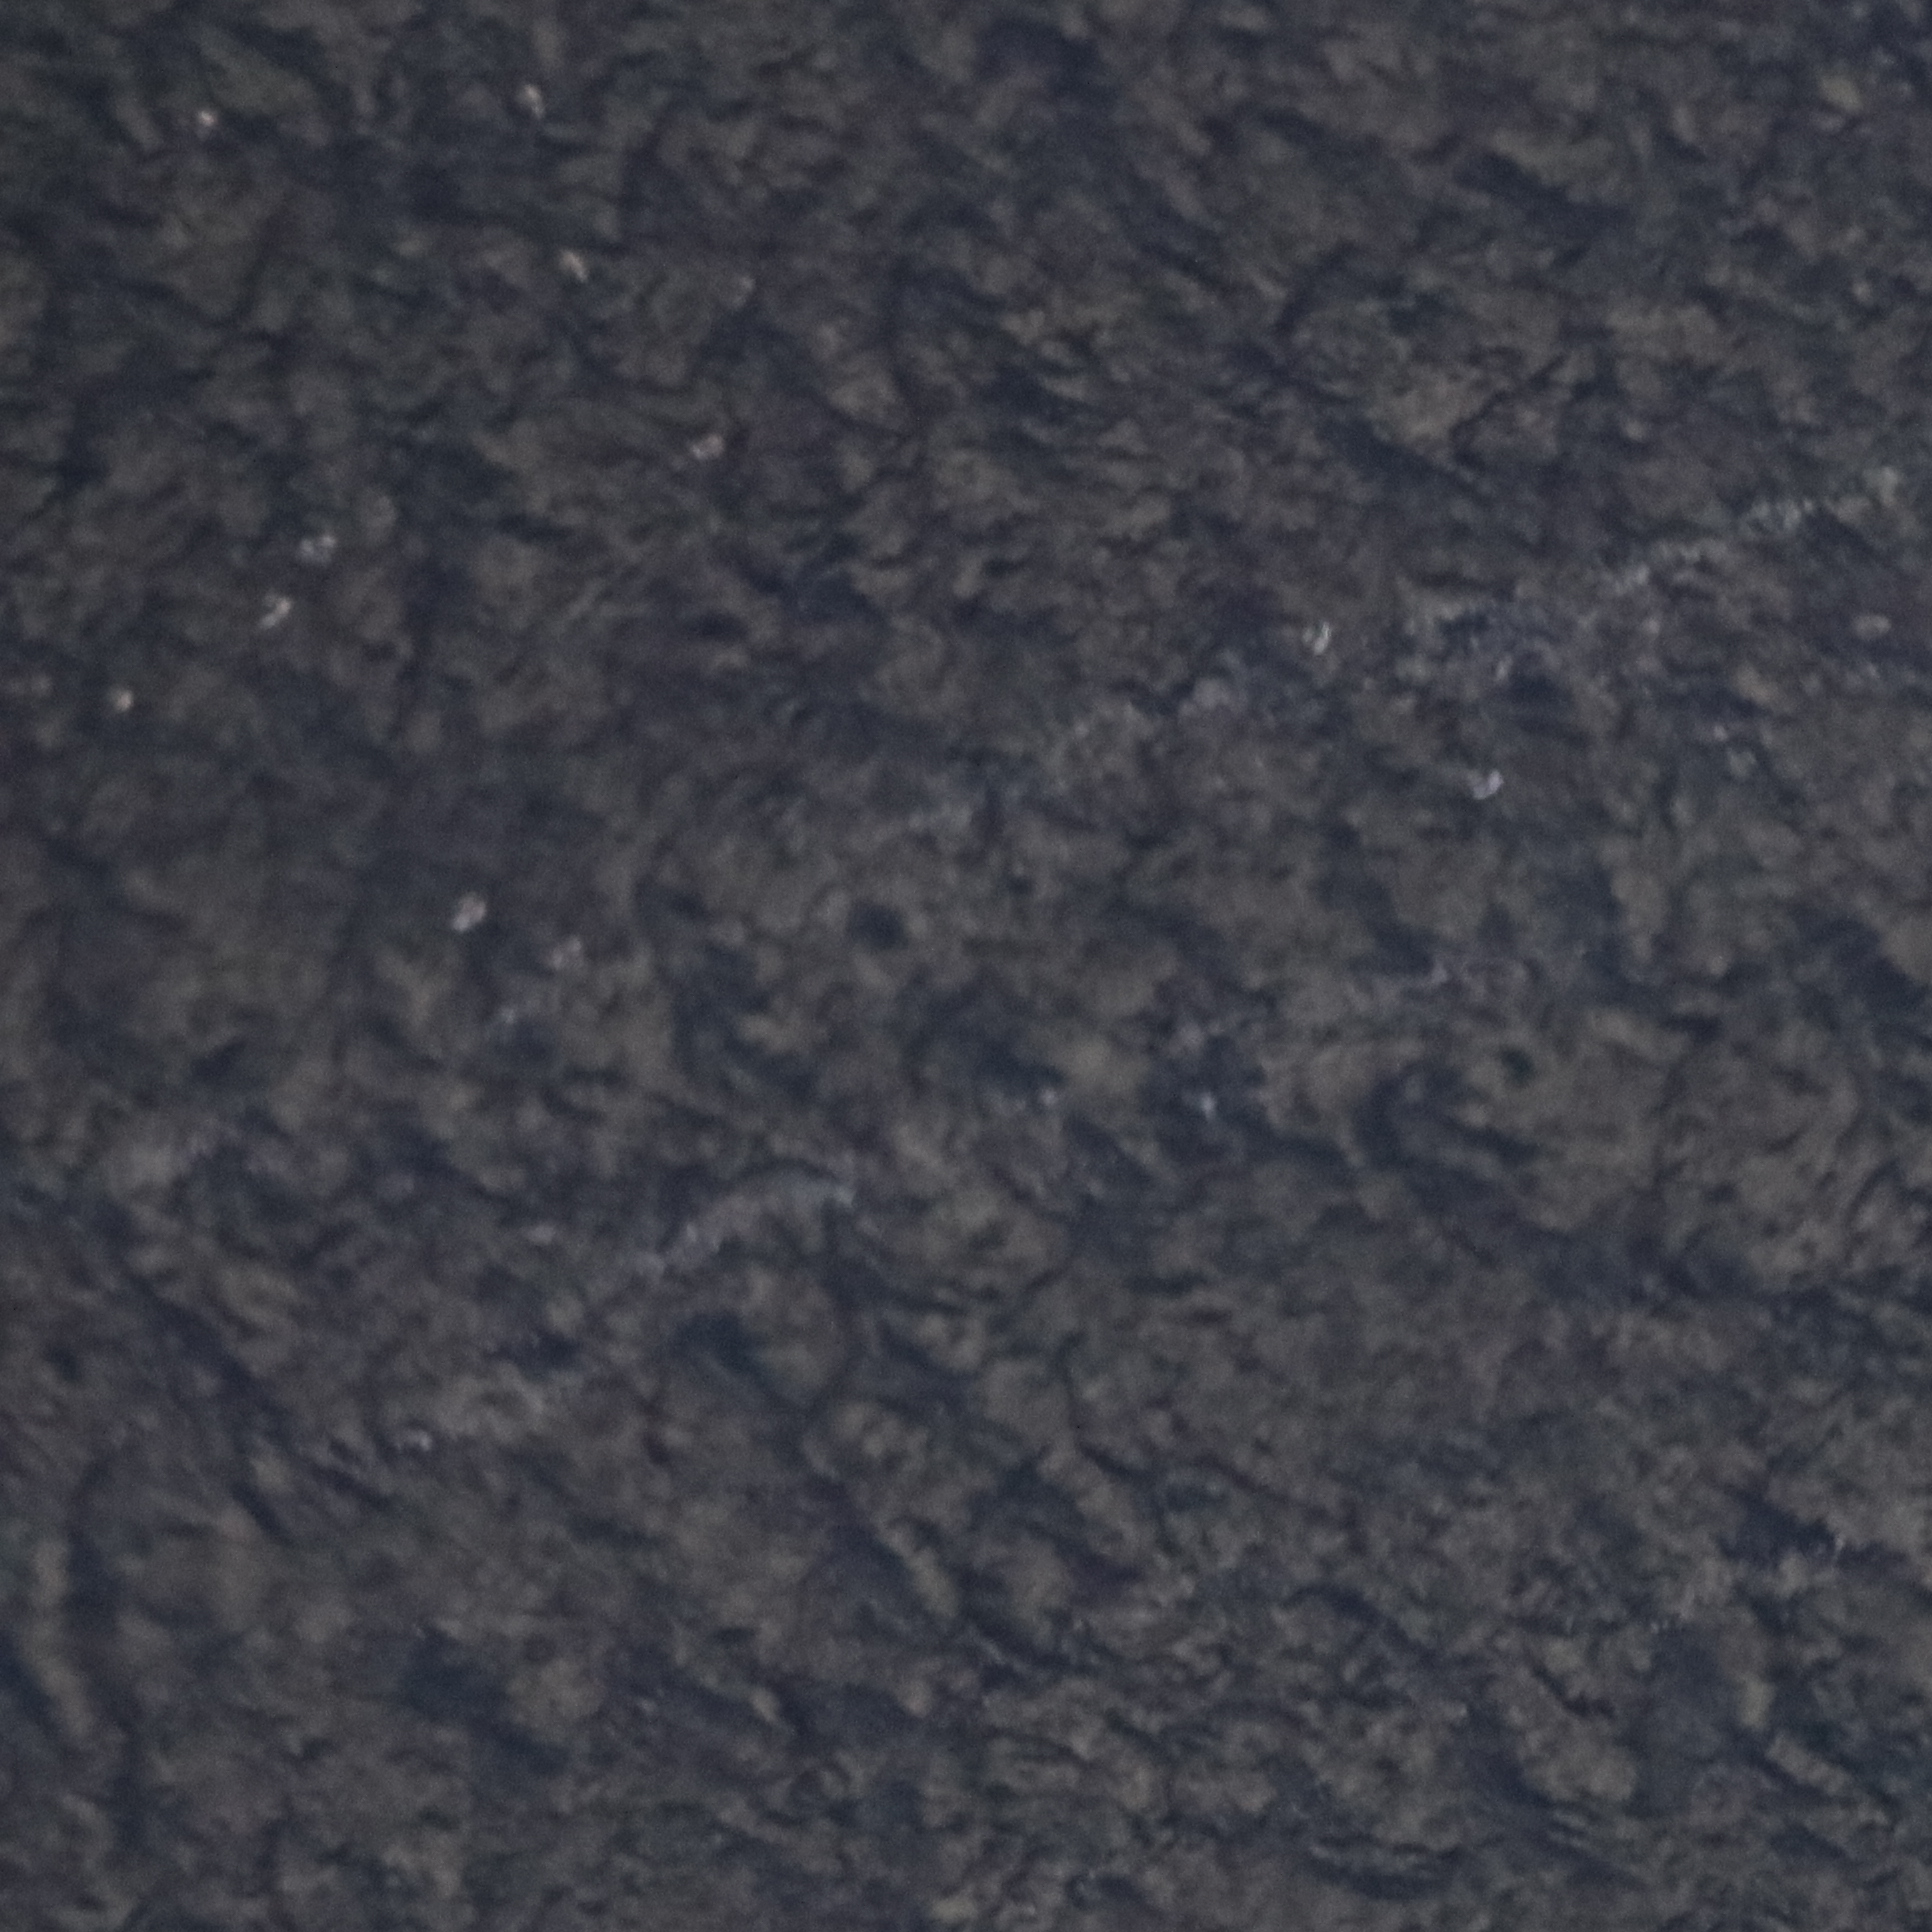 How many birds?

10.